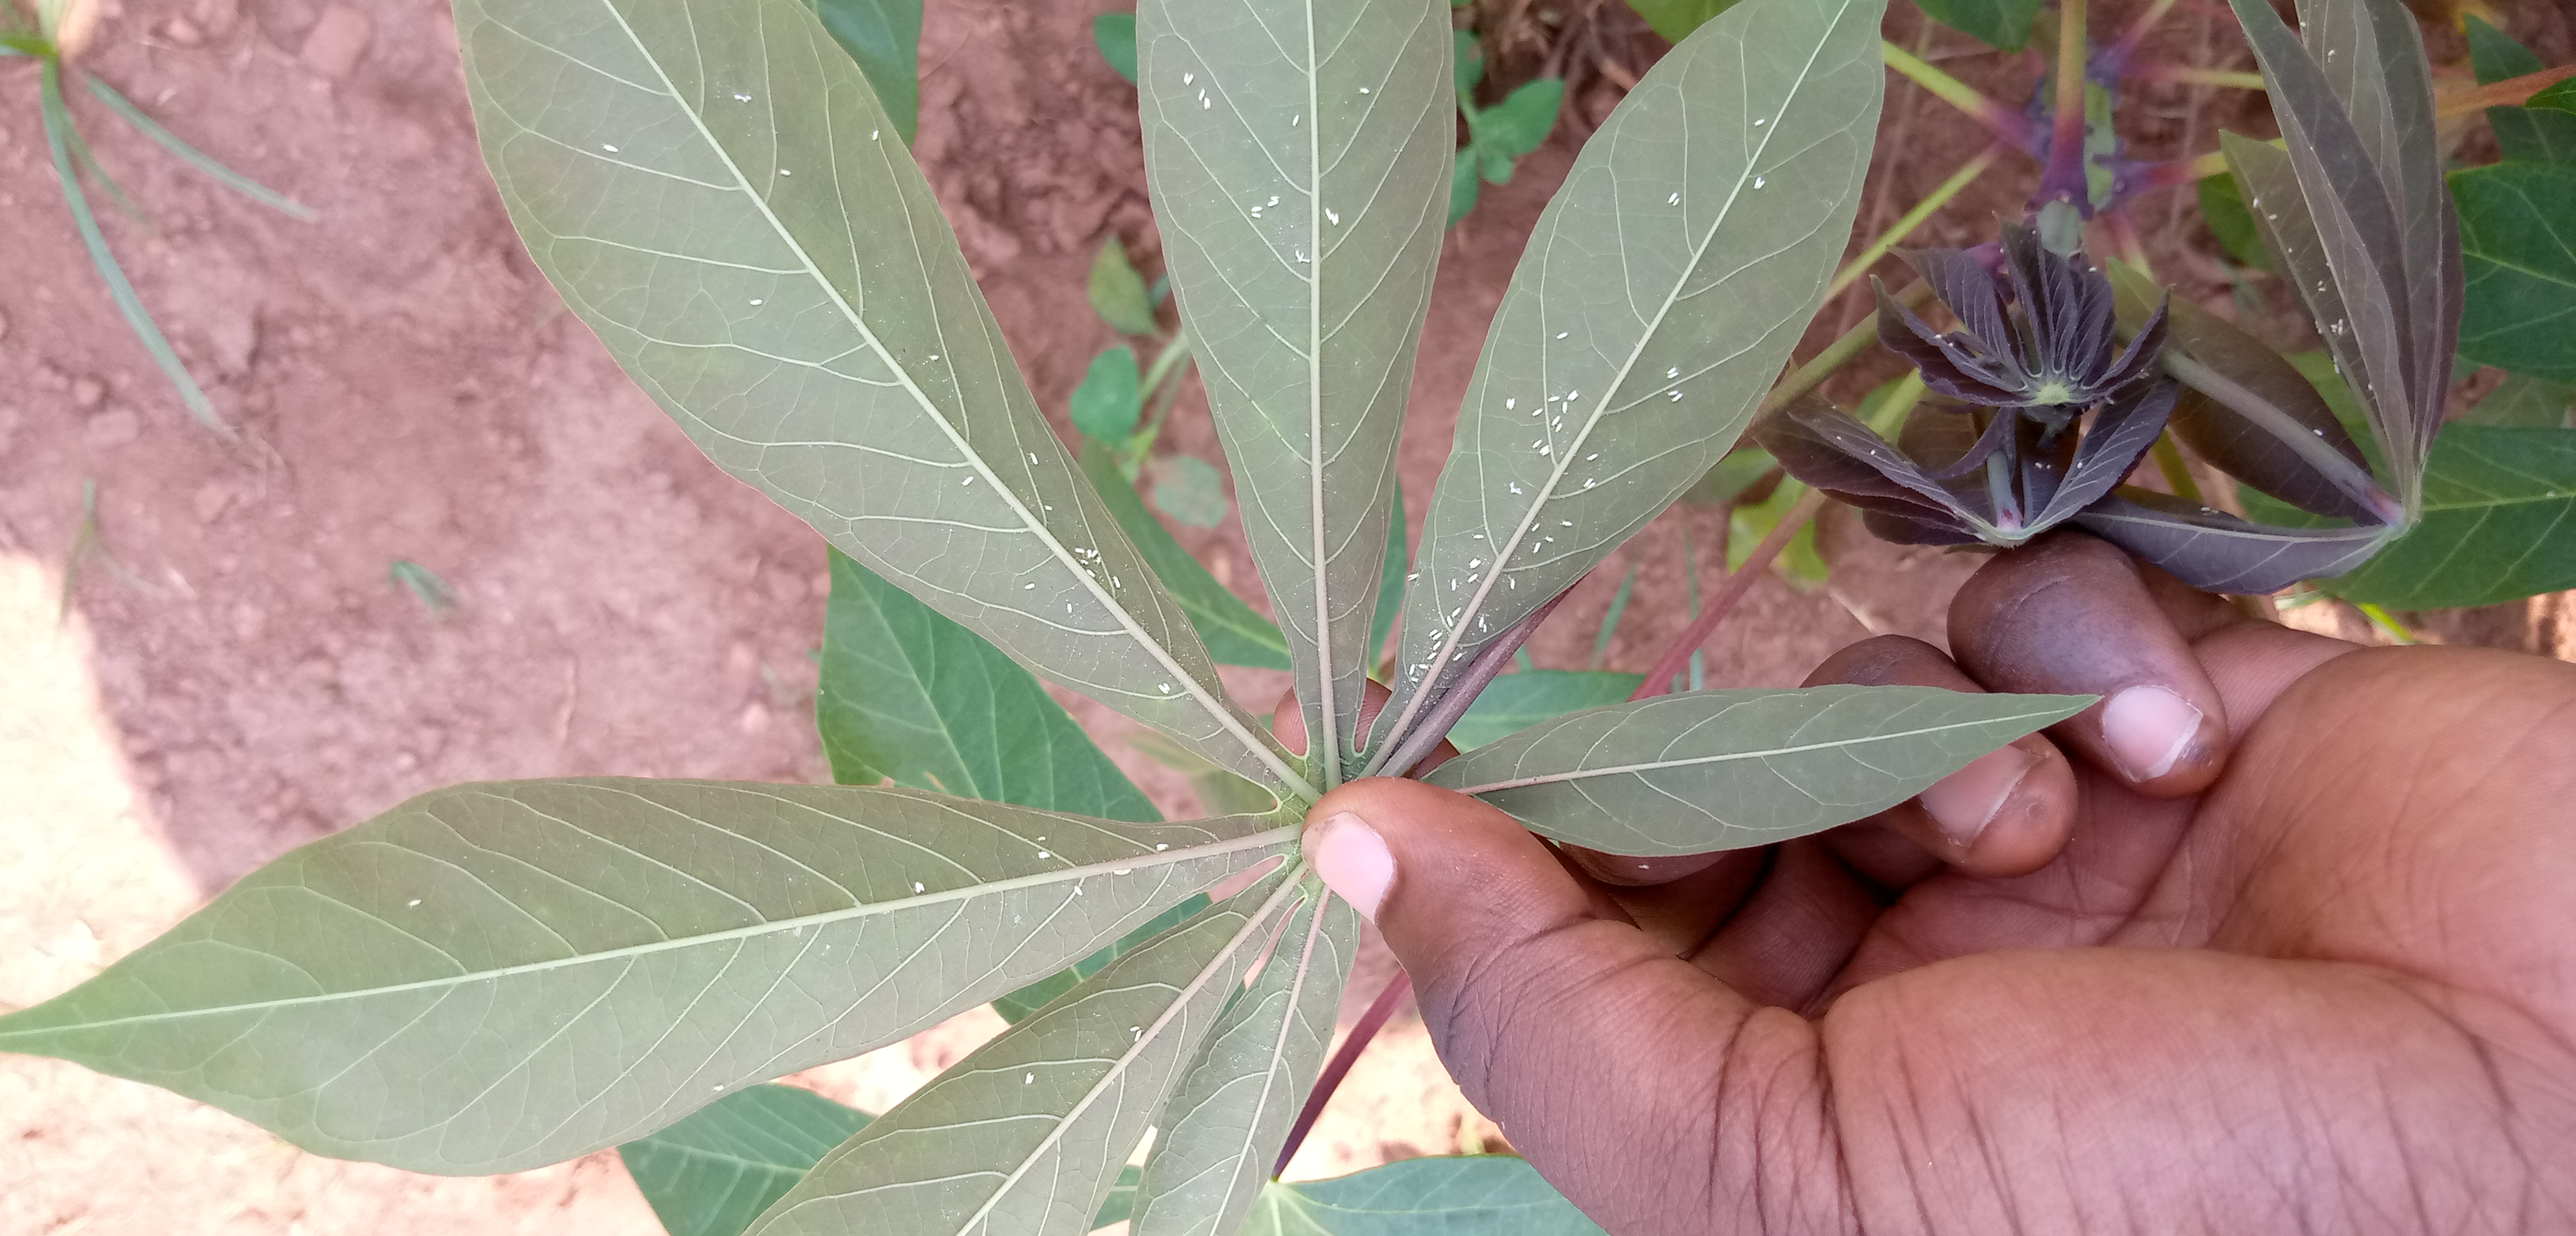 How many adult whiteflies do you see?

111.